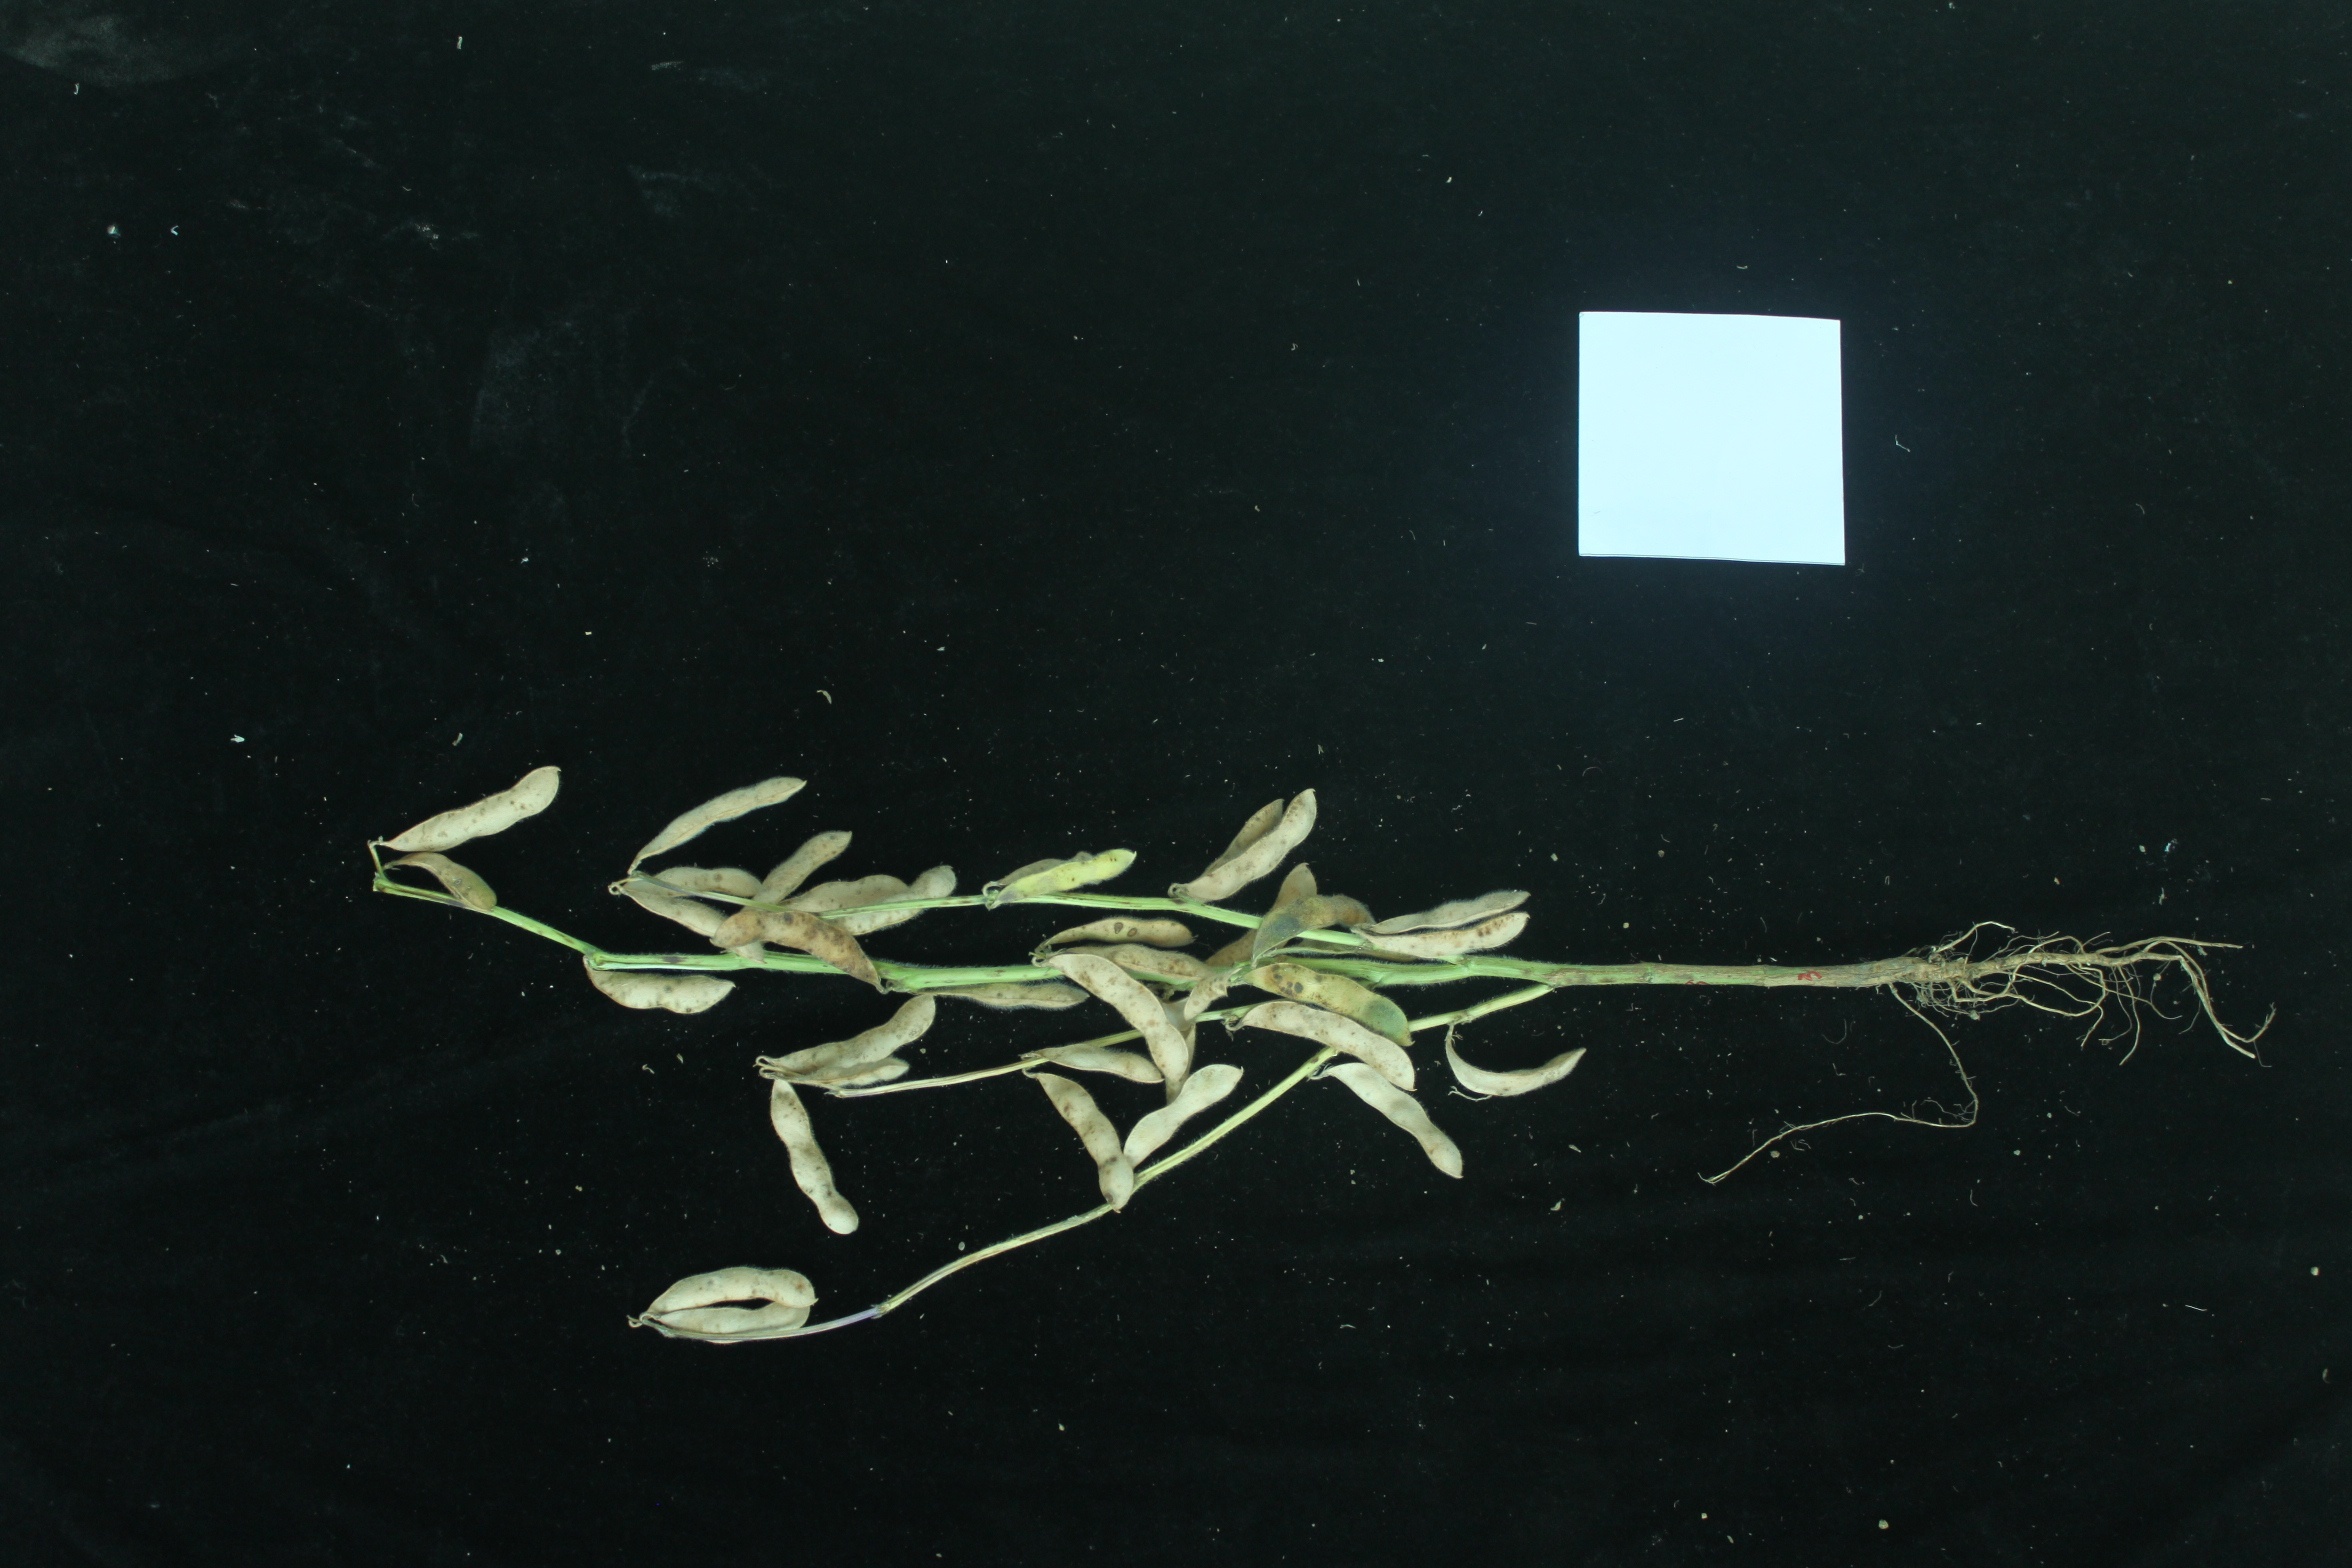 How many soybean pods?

33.